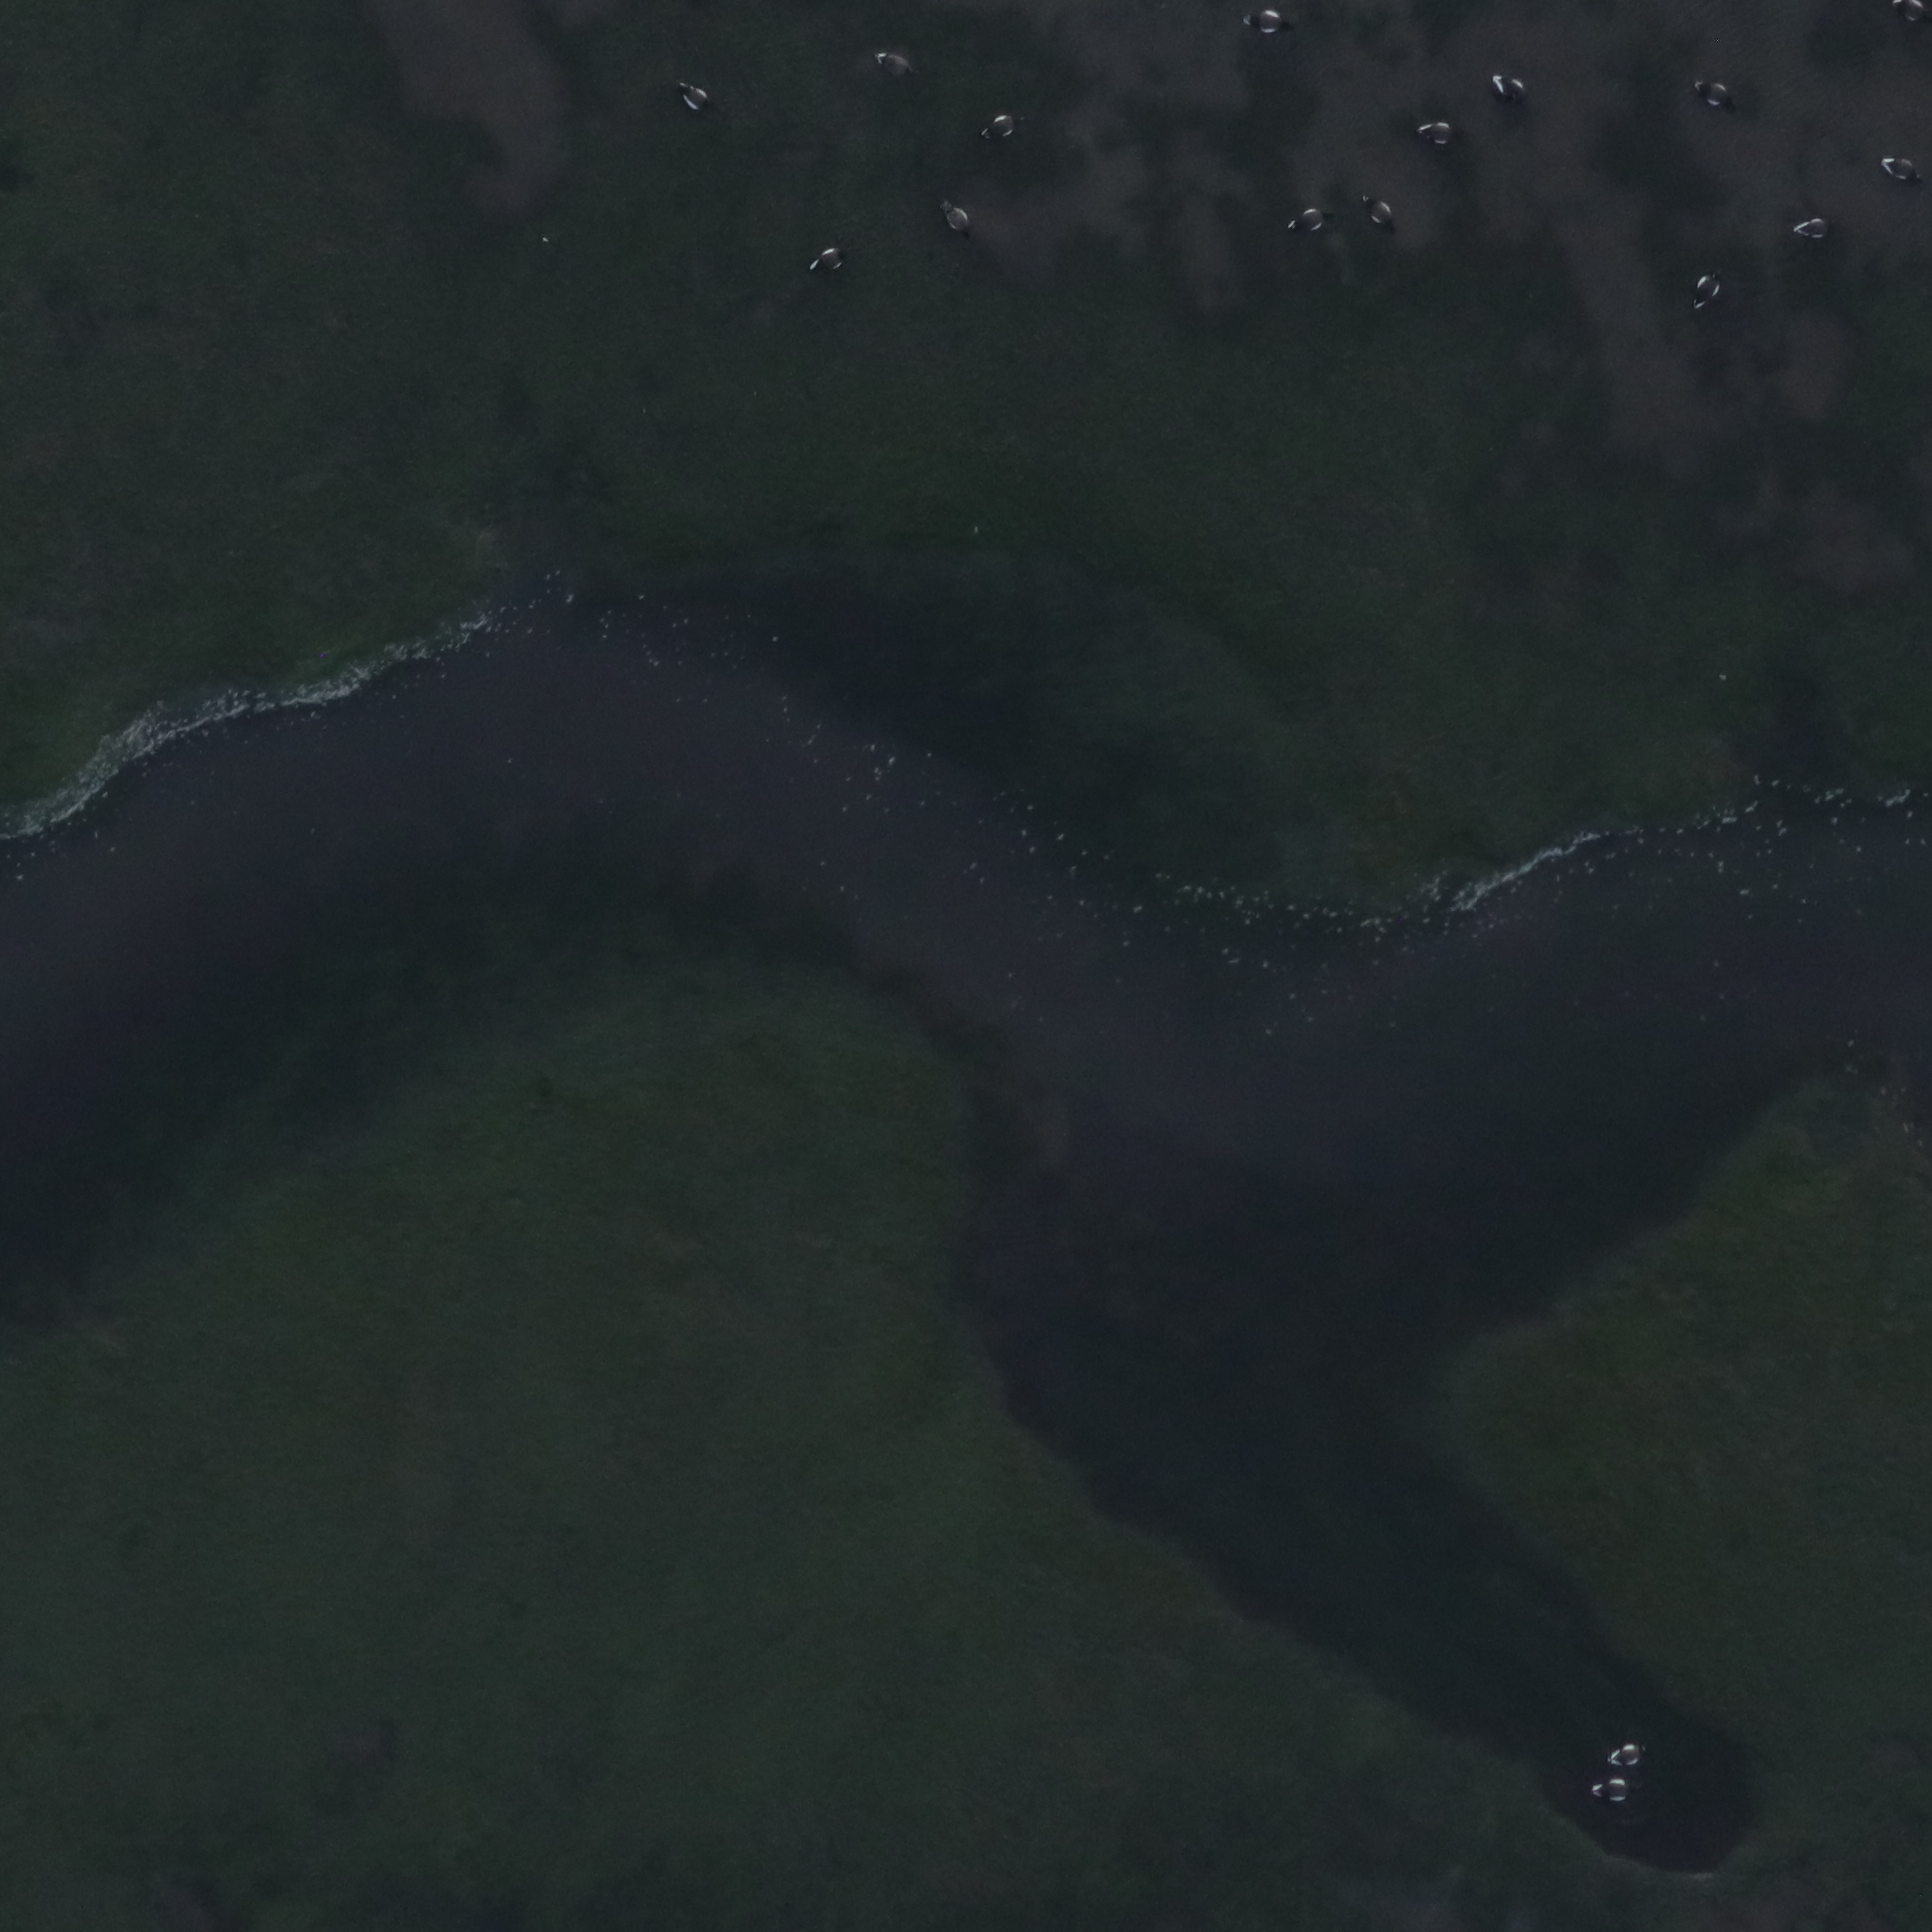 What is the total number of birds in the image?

17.